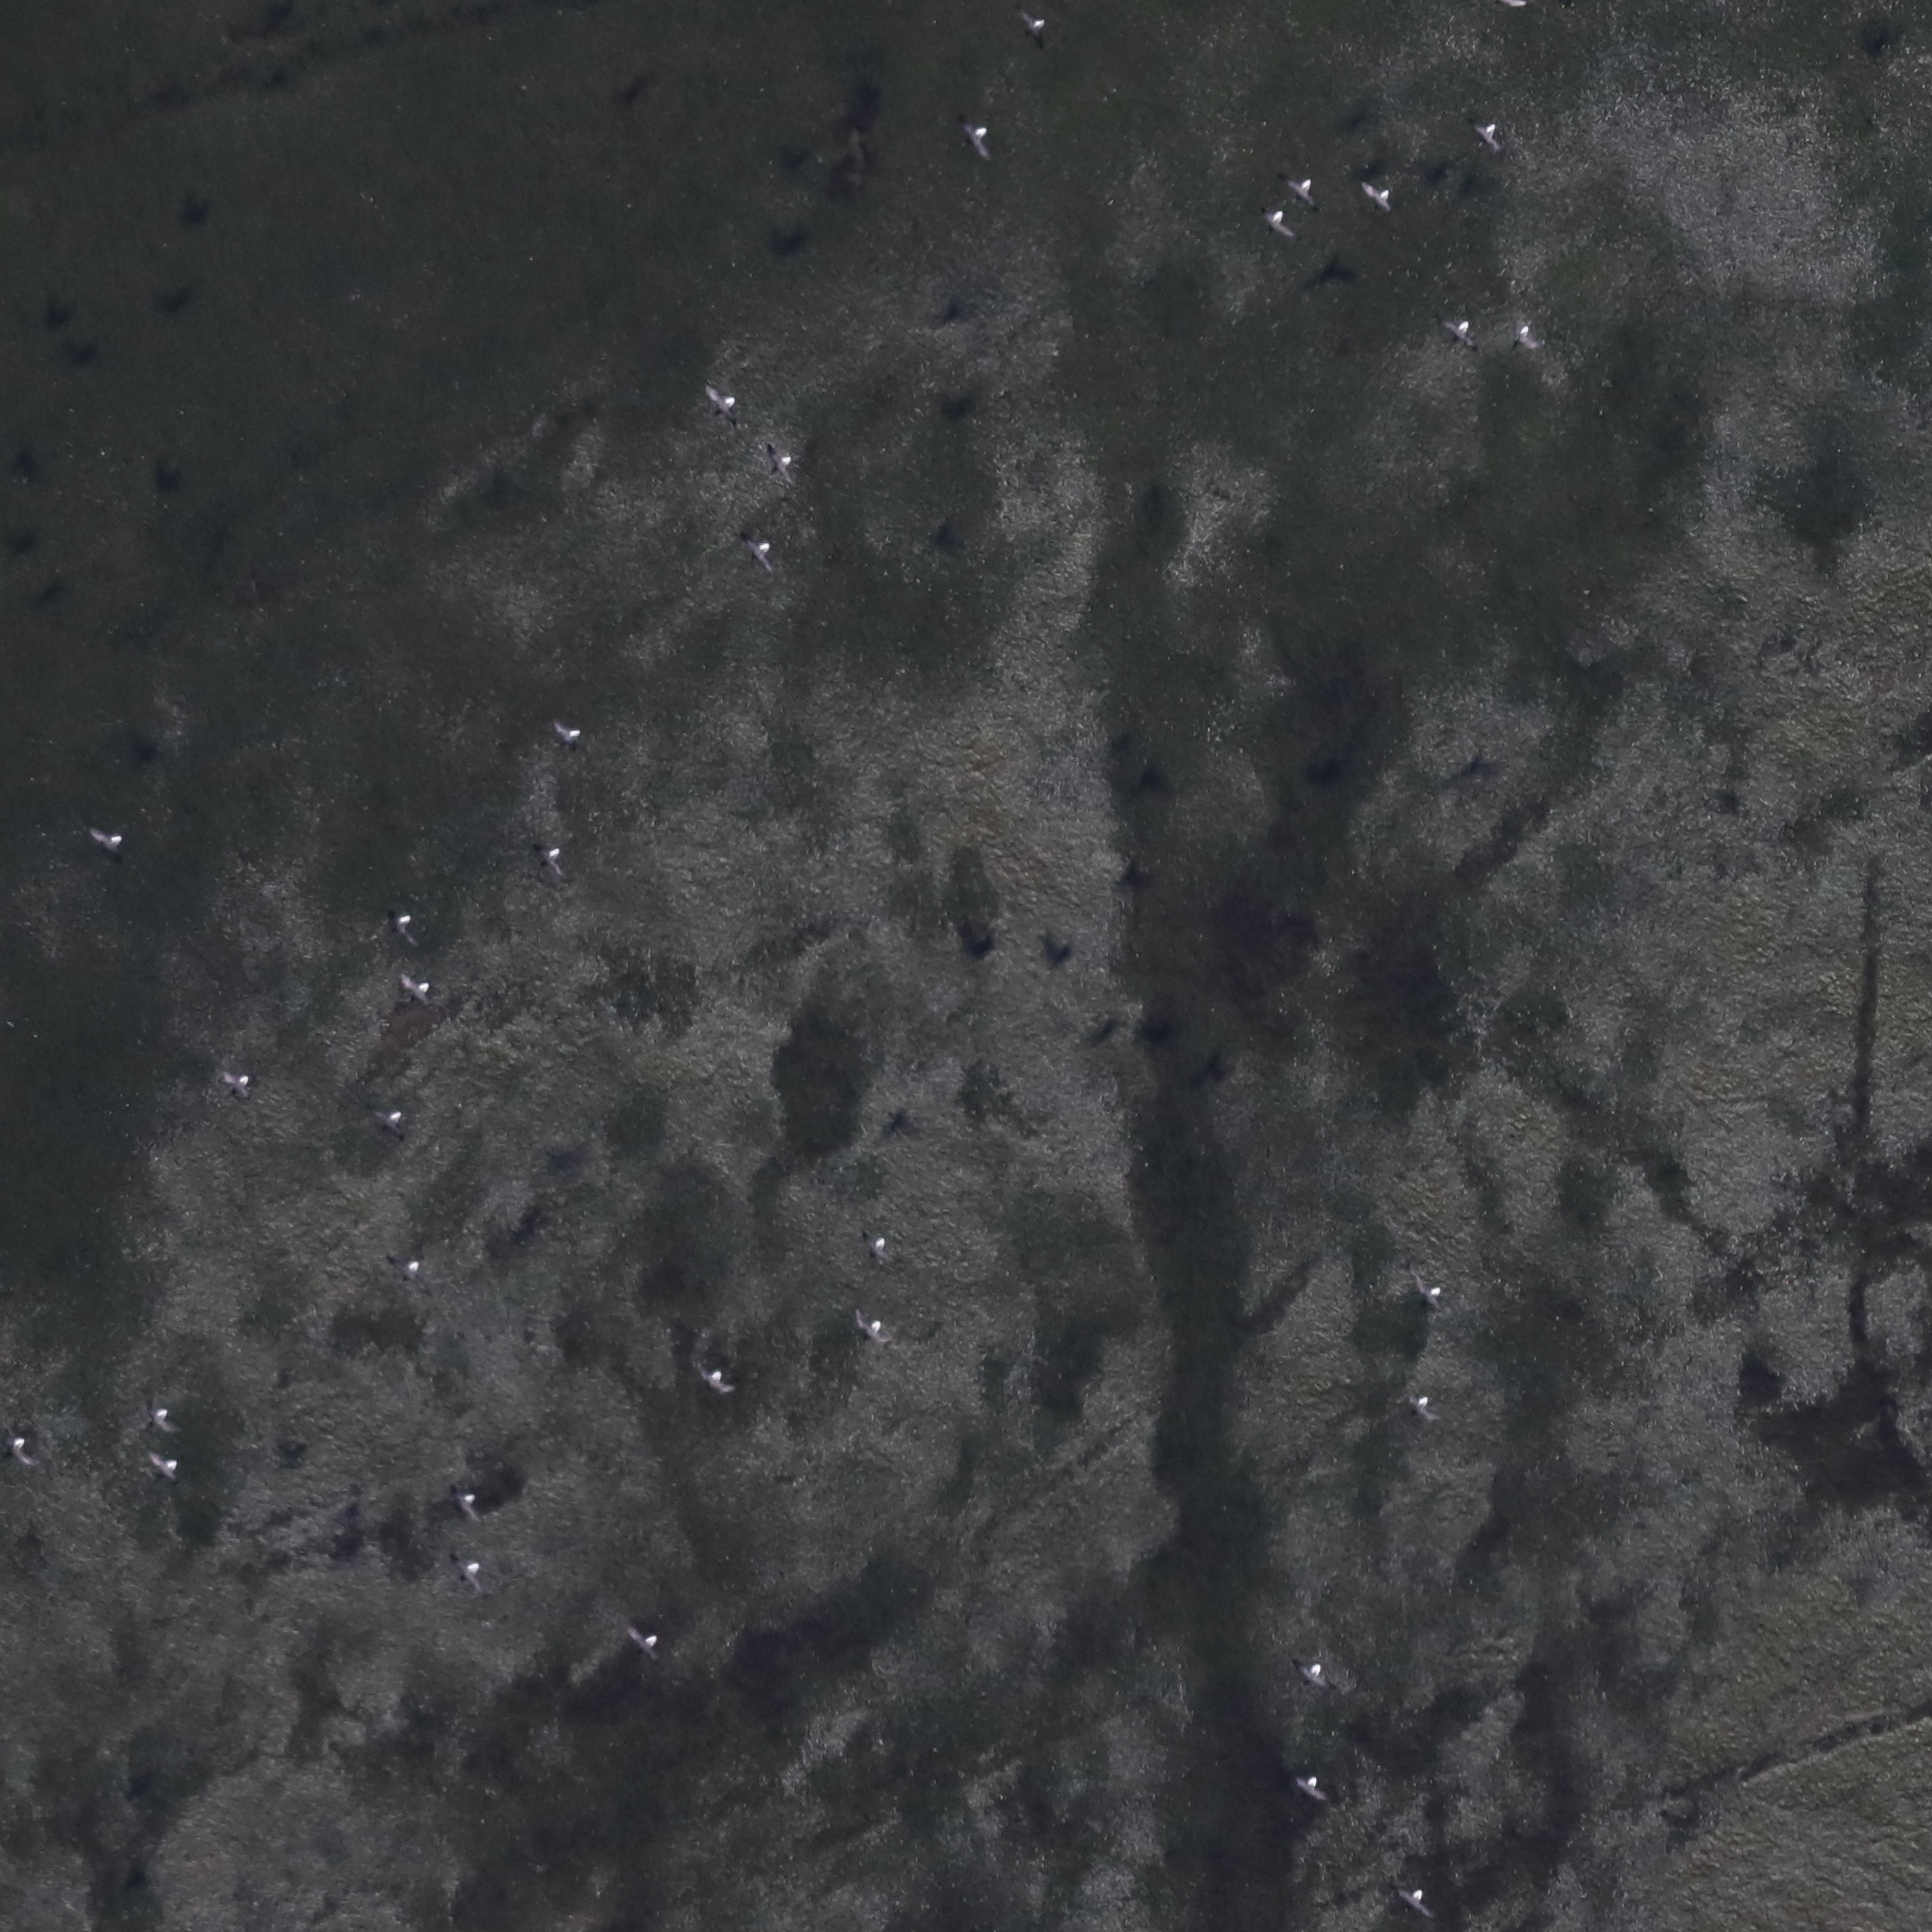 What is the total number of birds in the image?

33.